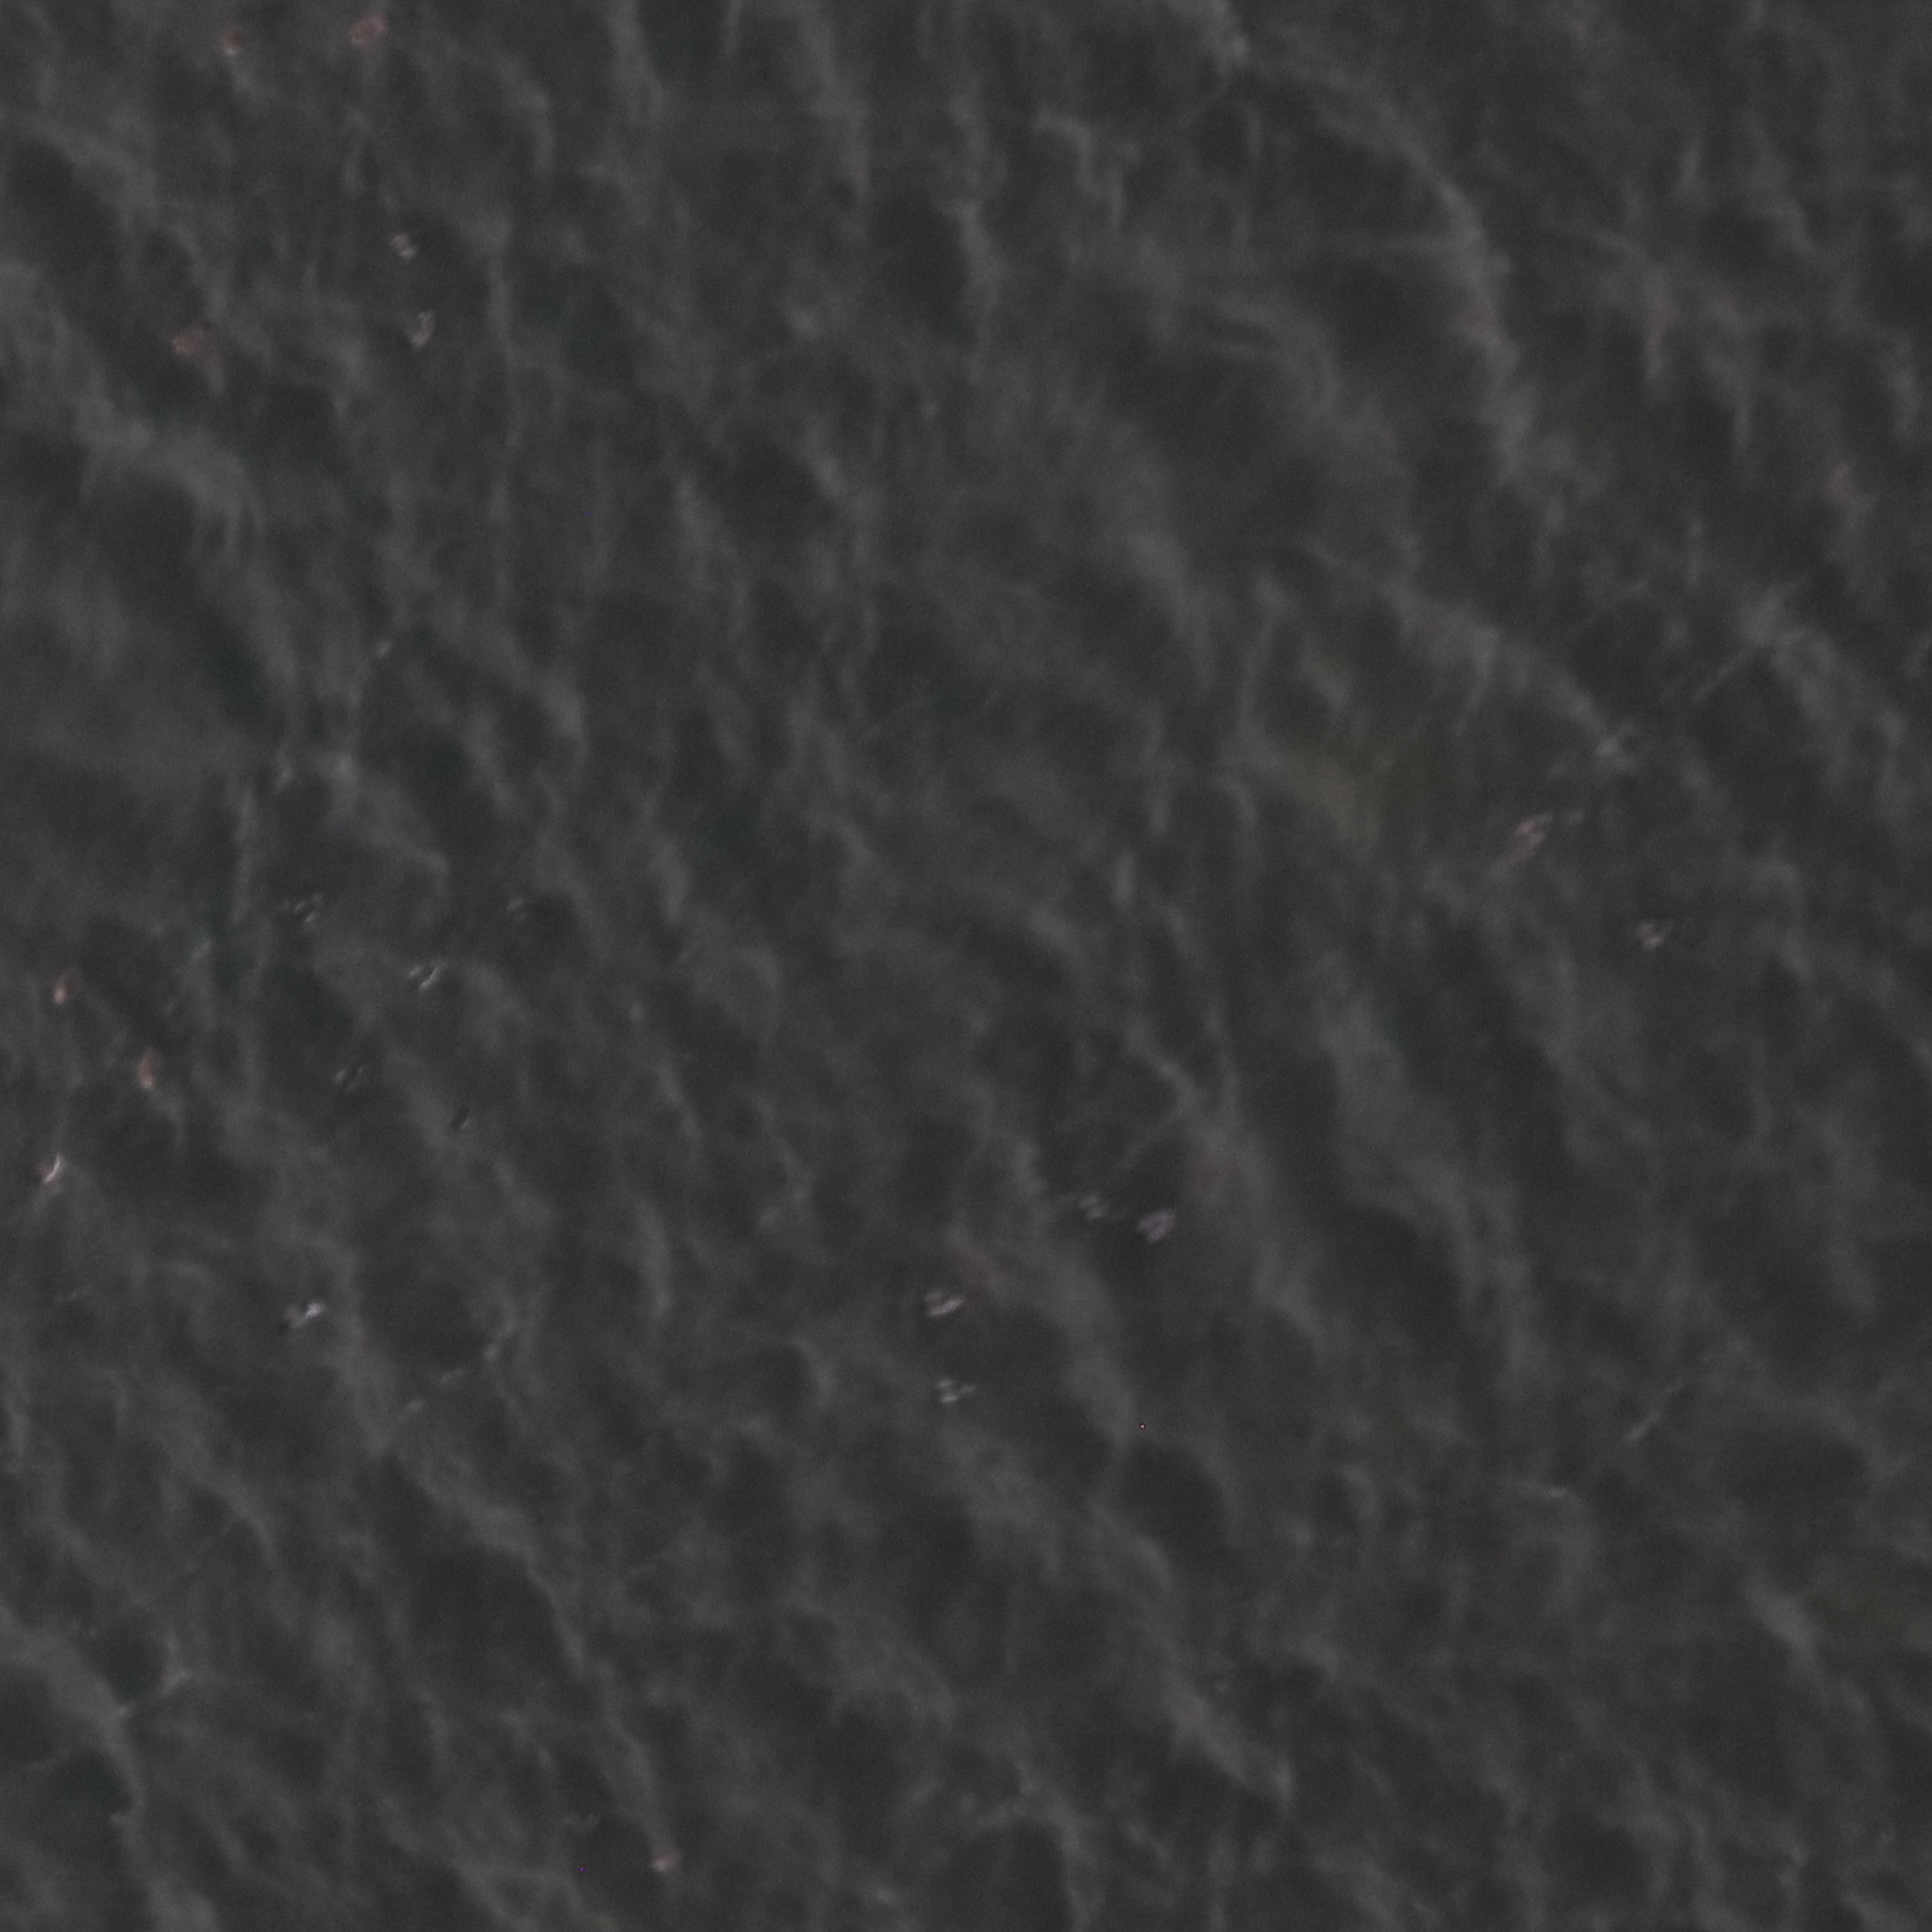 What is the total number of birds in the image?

21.